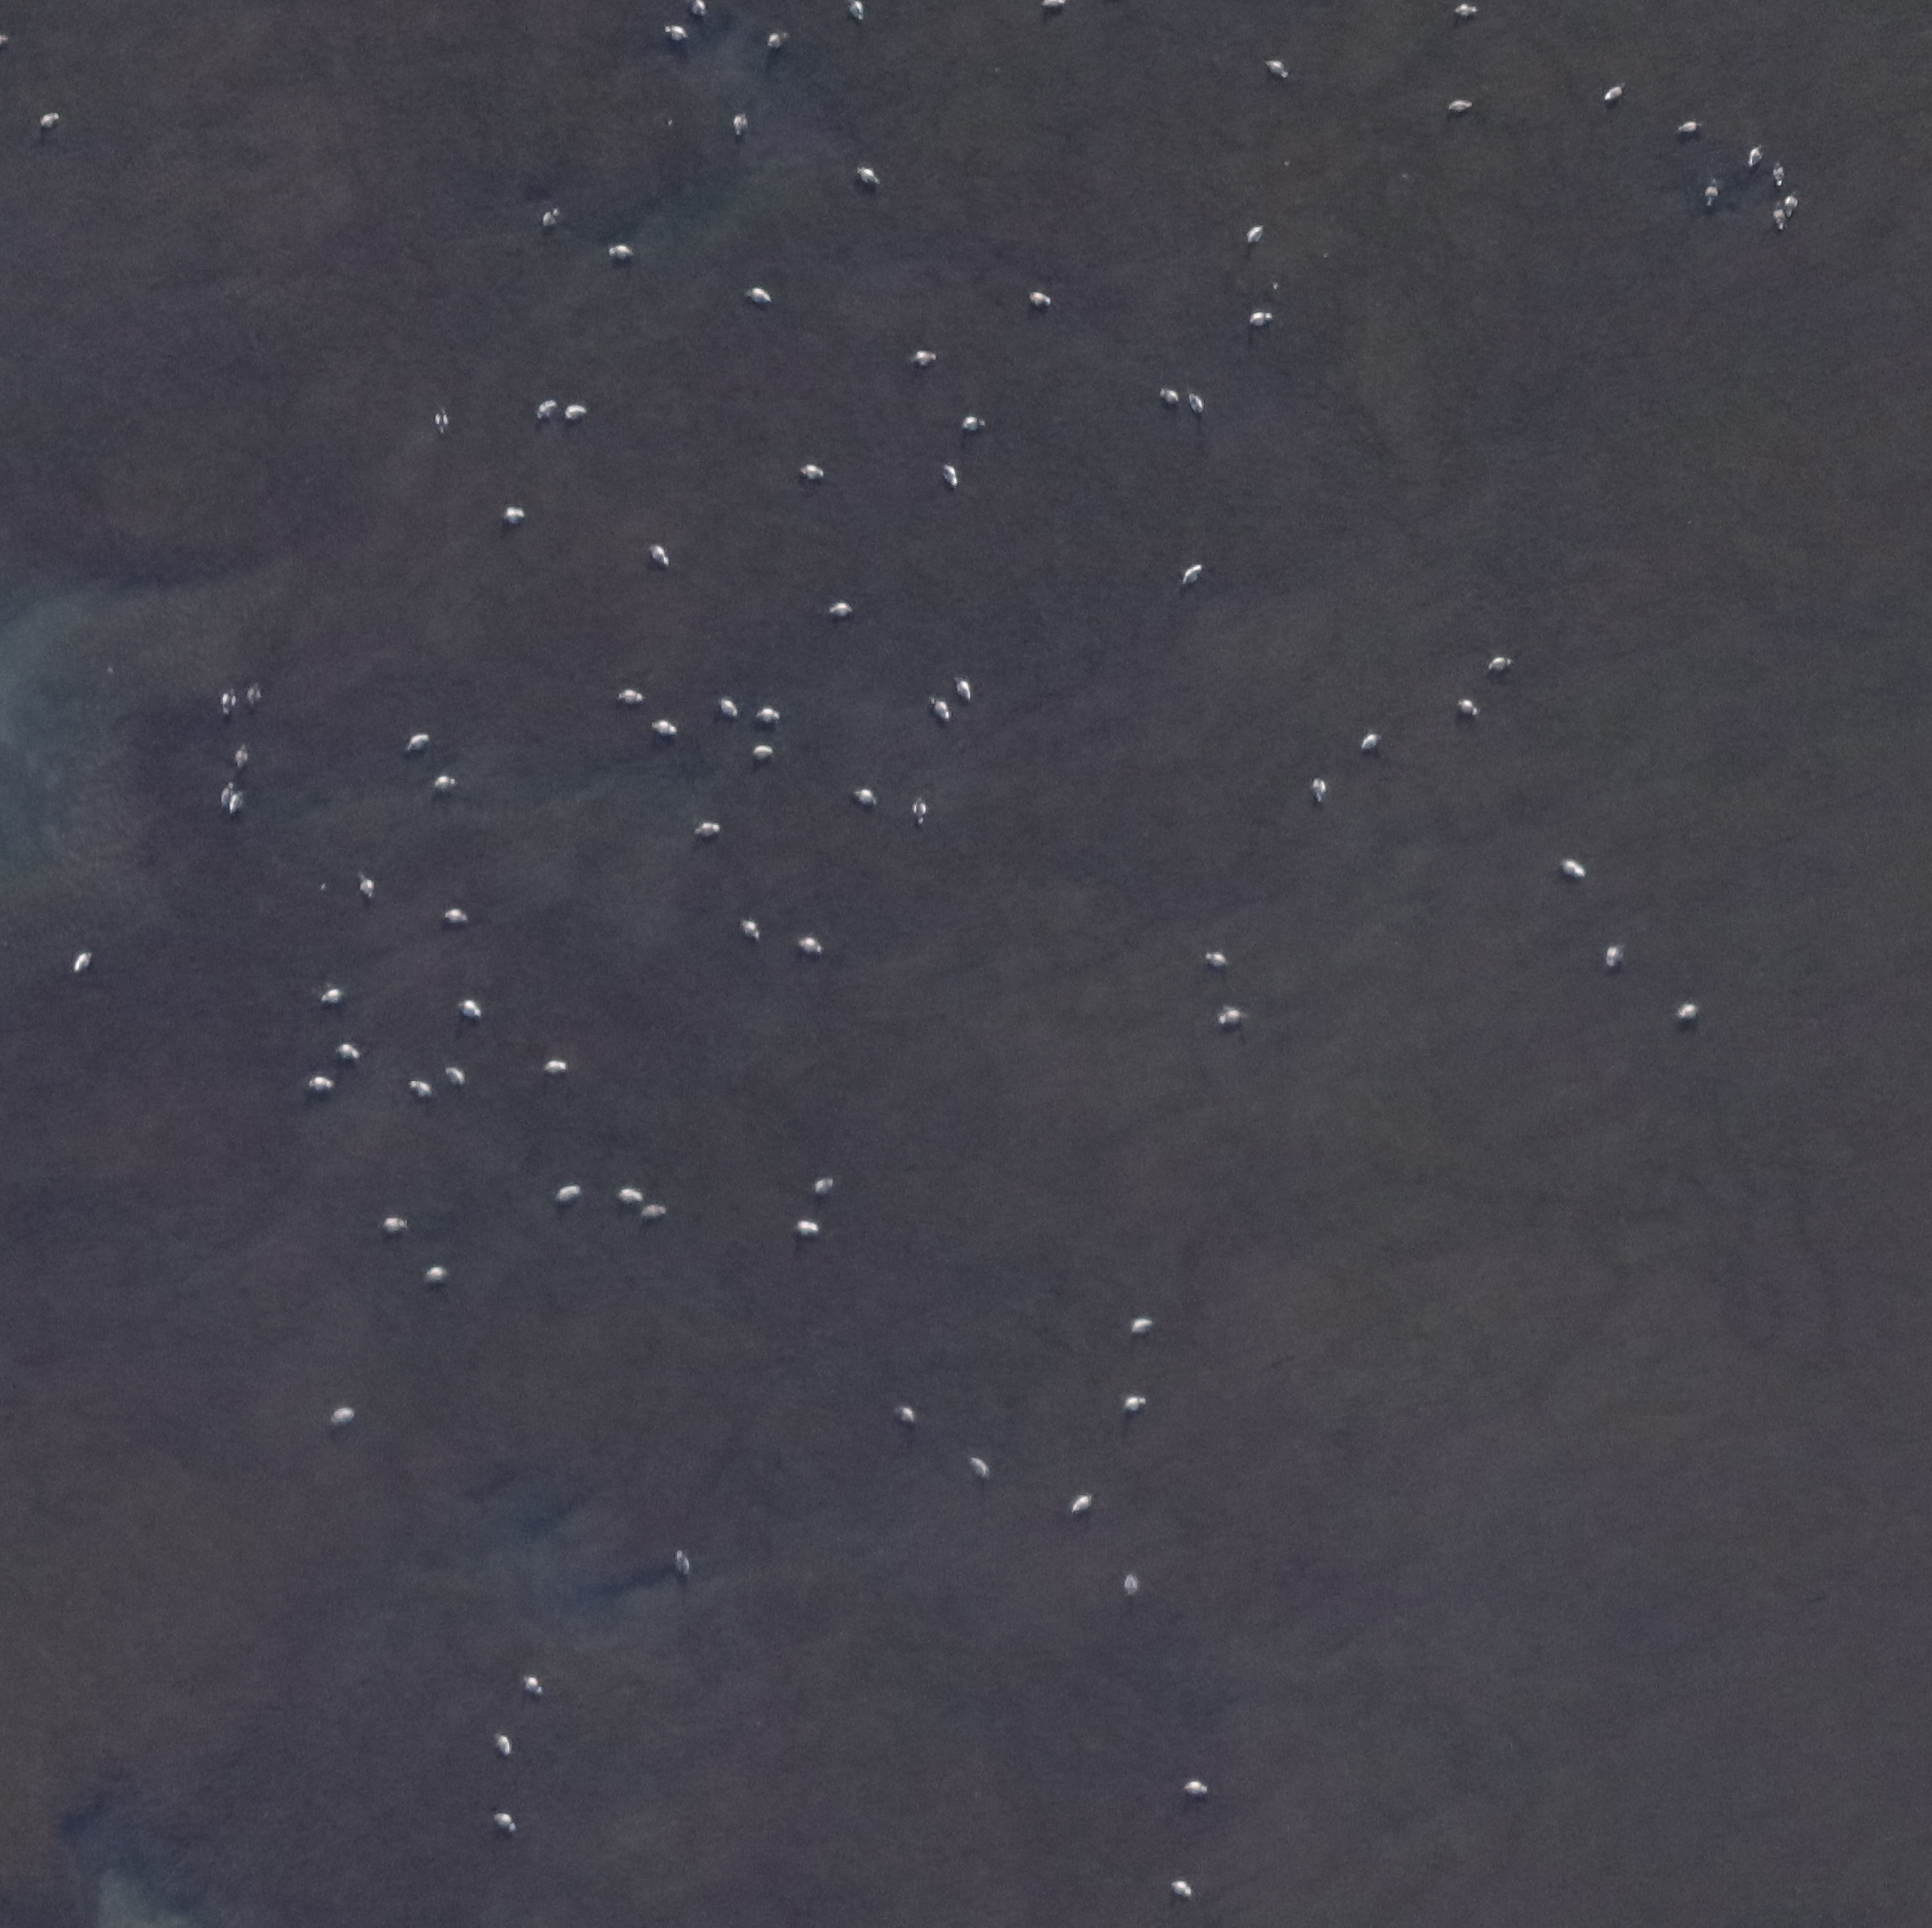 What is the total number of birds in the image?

94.